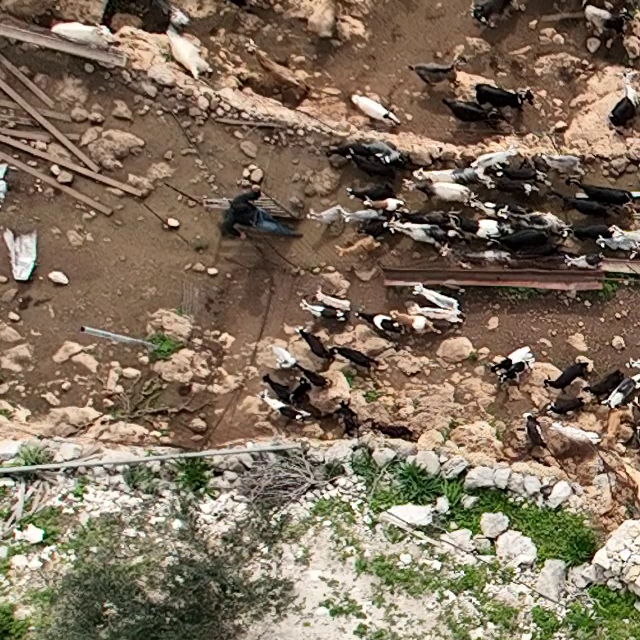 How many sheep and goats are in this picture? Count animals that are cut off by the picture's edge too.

69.